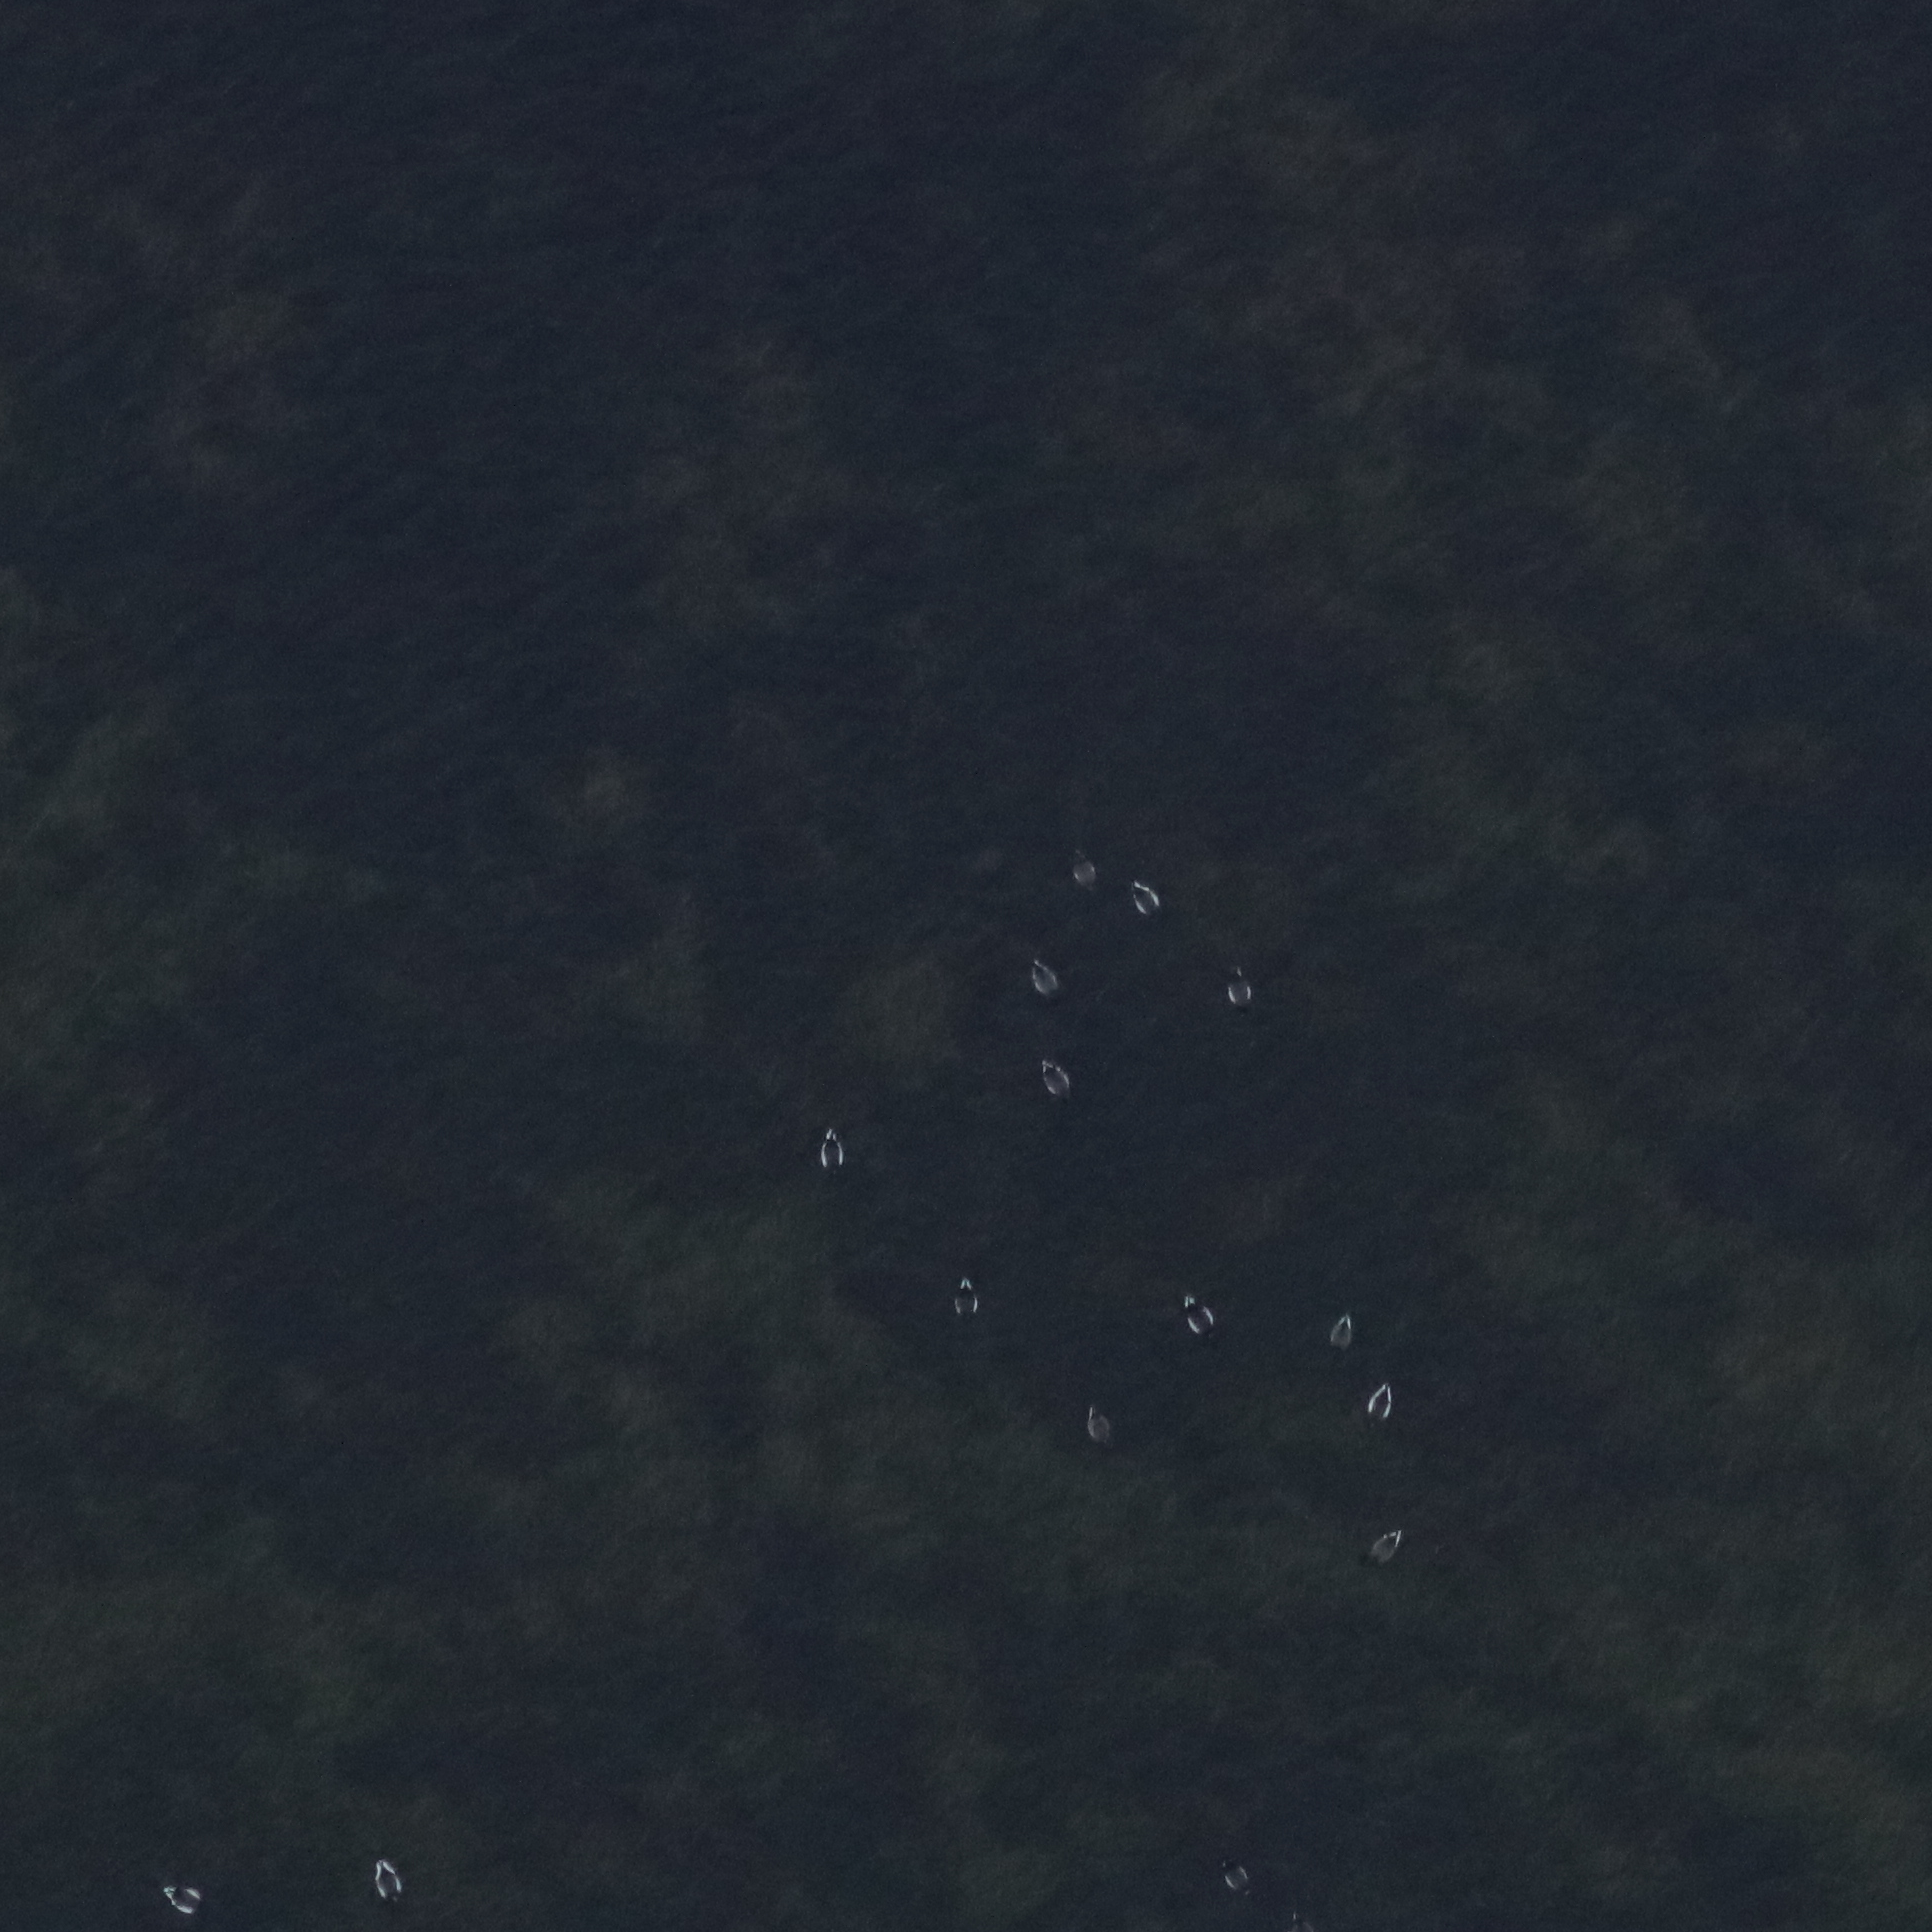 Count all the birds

16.